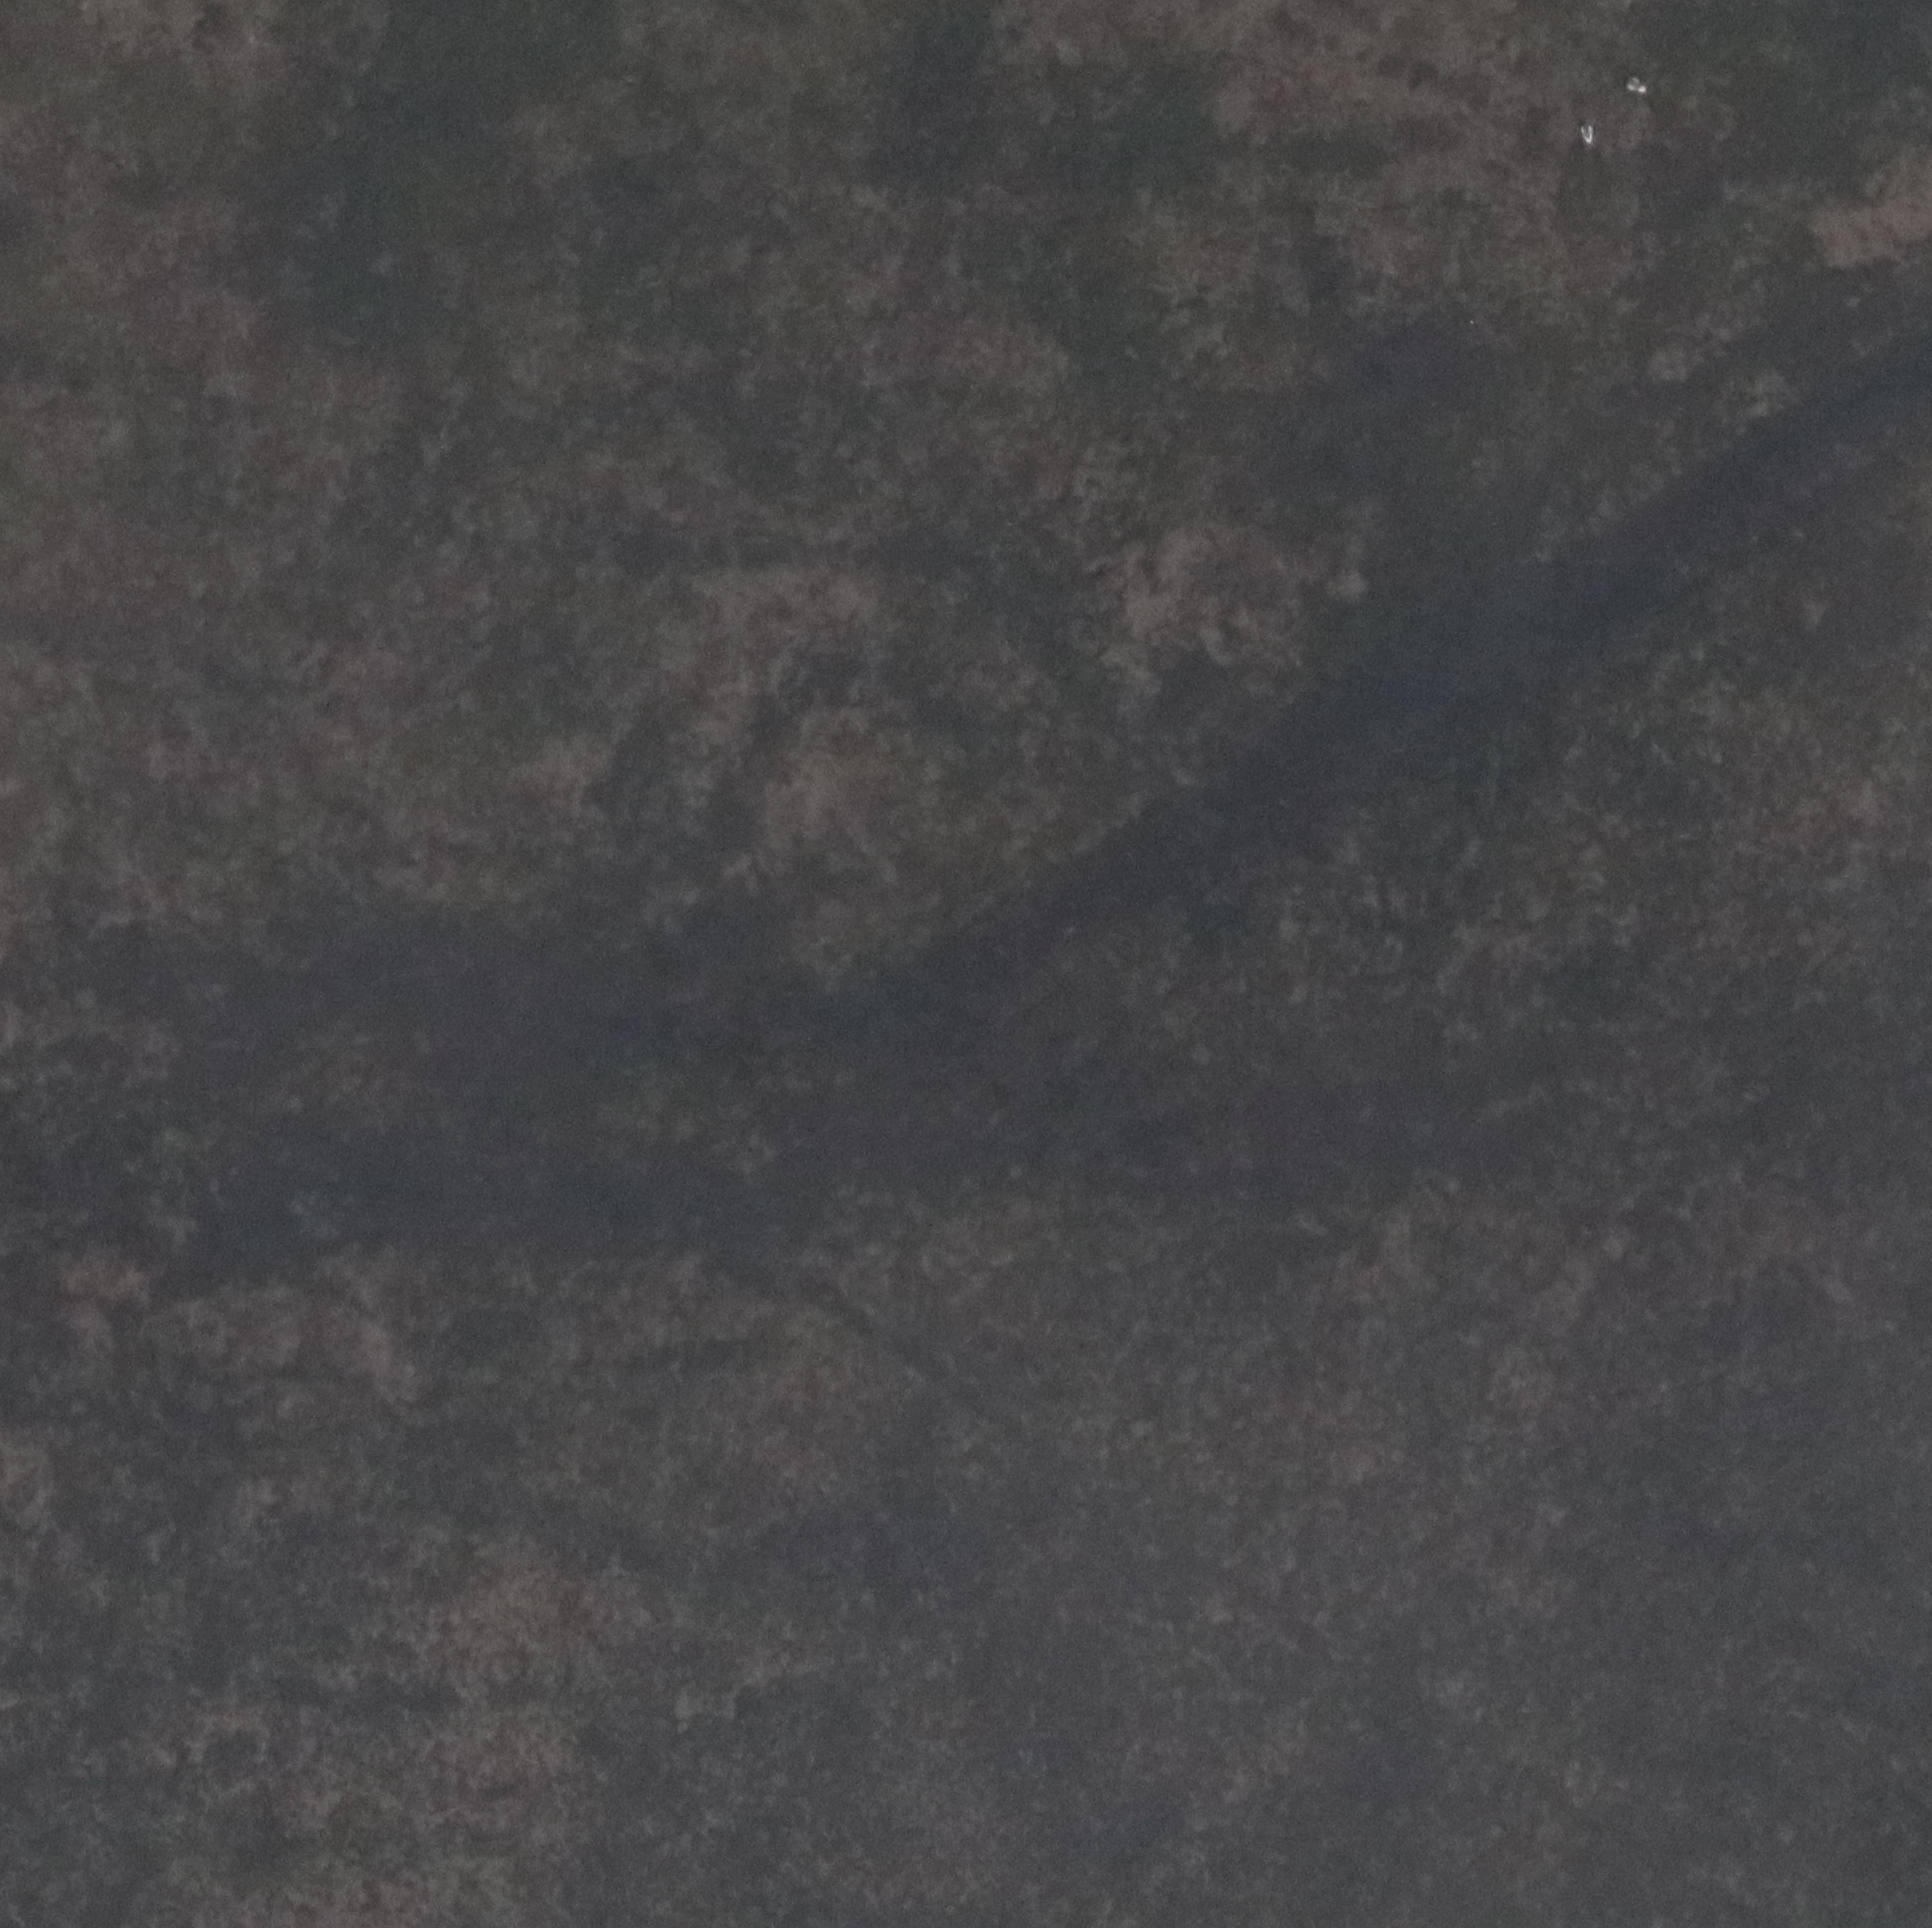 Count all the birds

2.